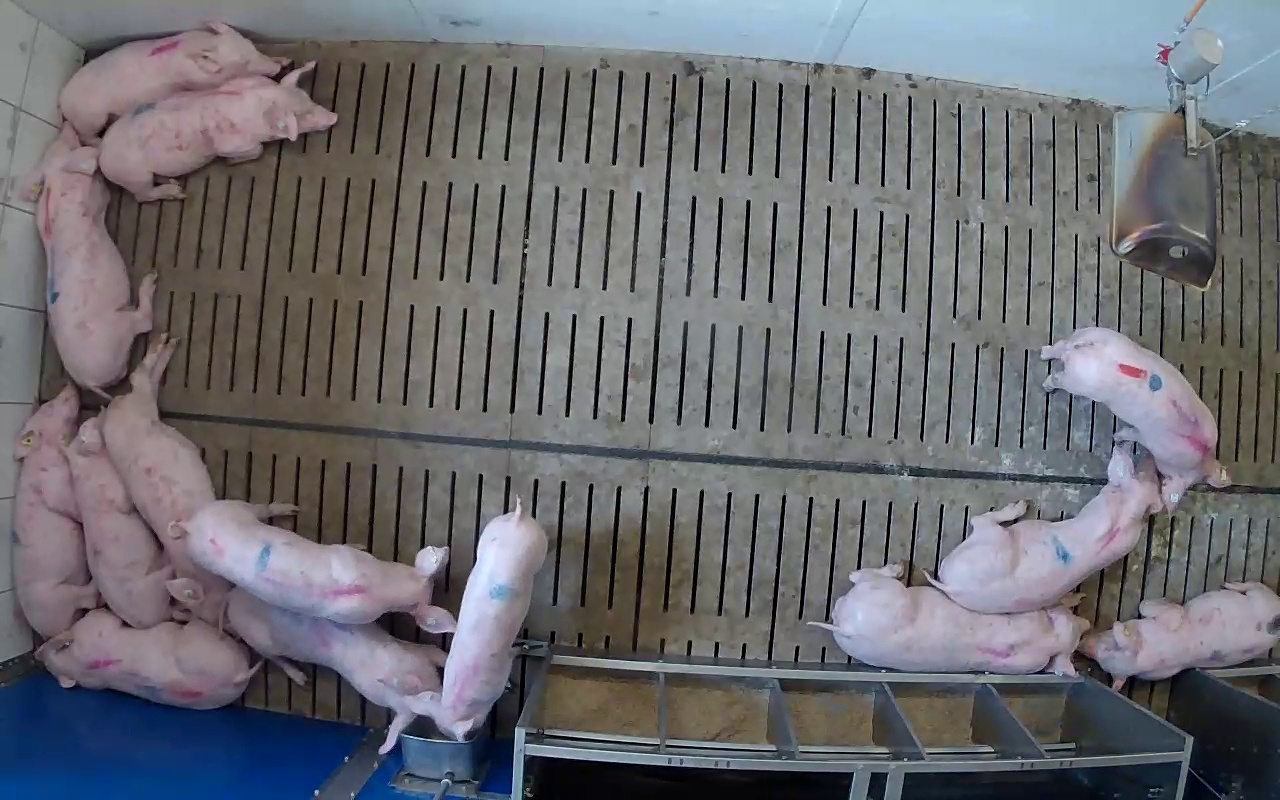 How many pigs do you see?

14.